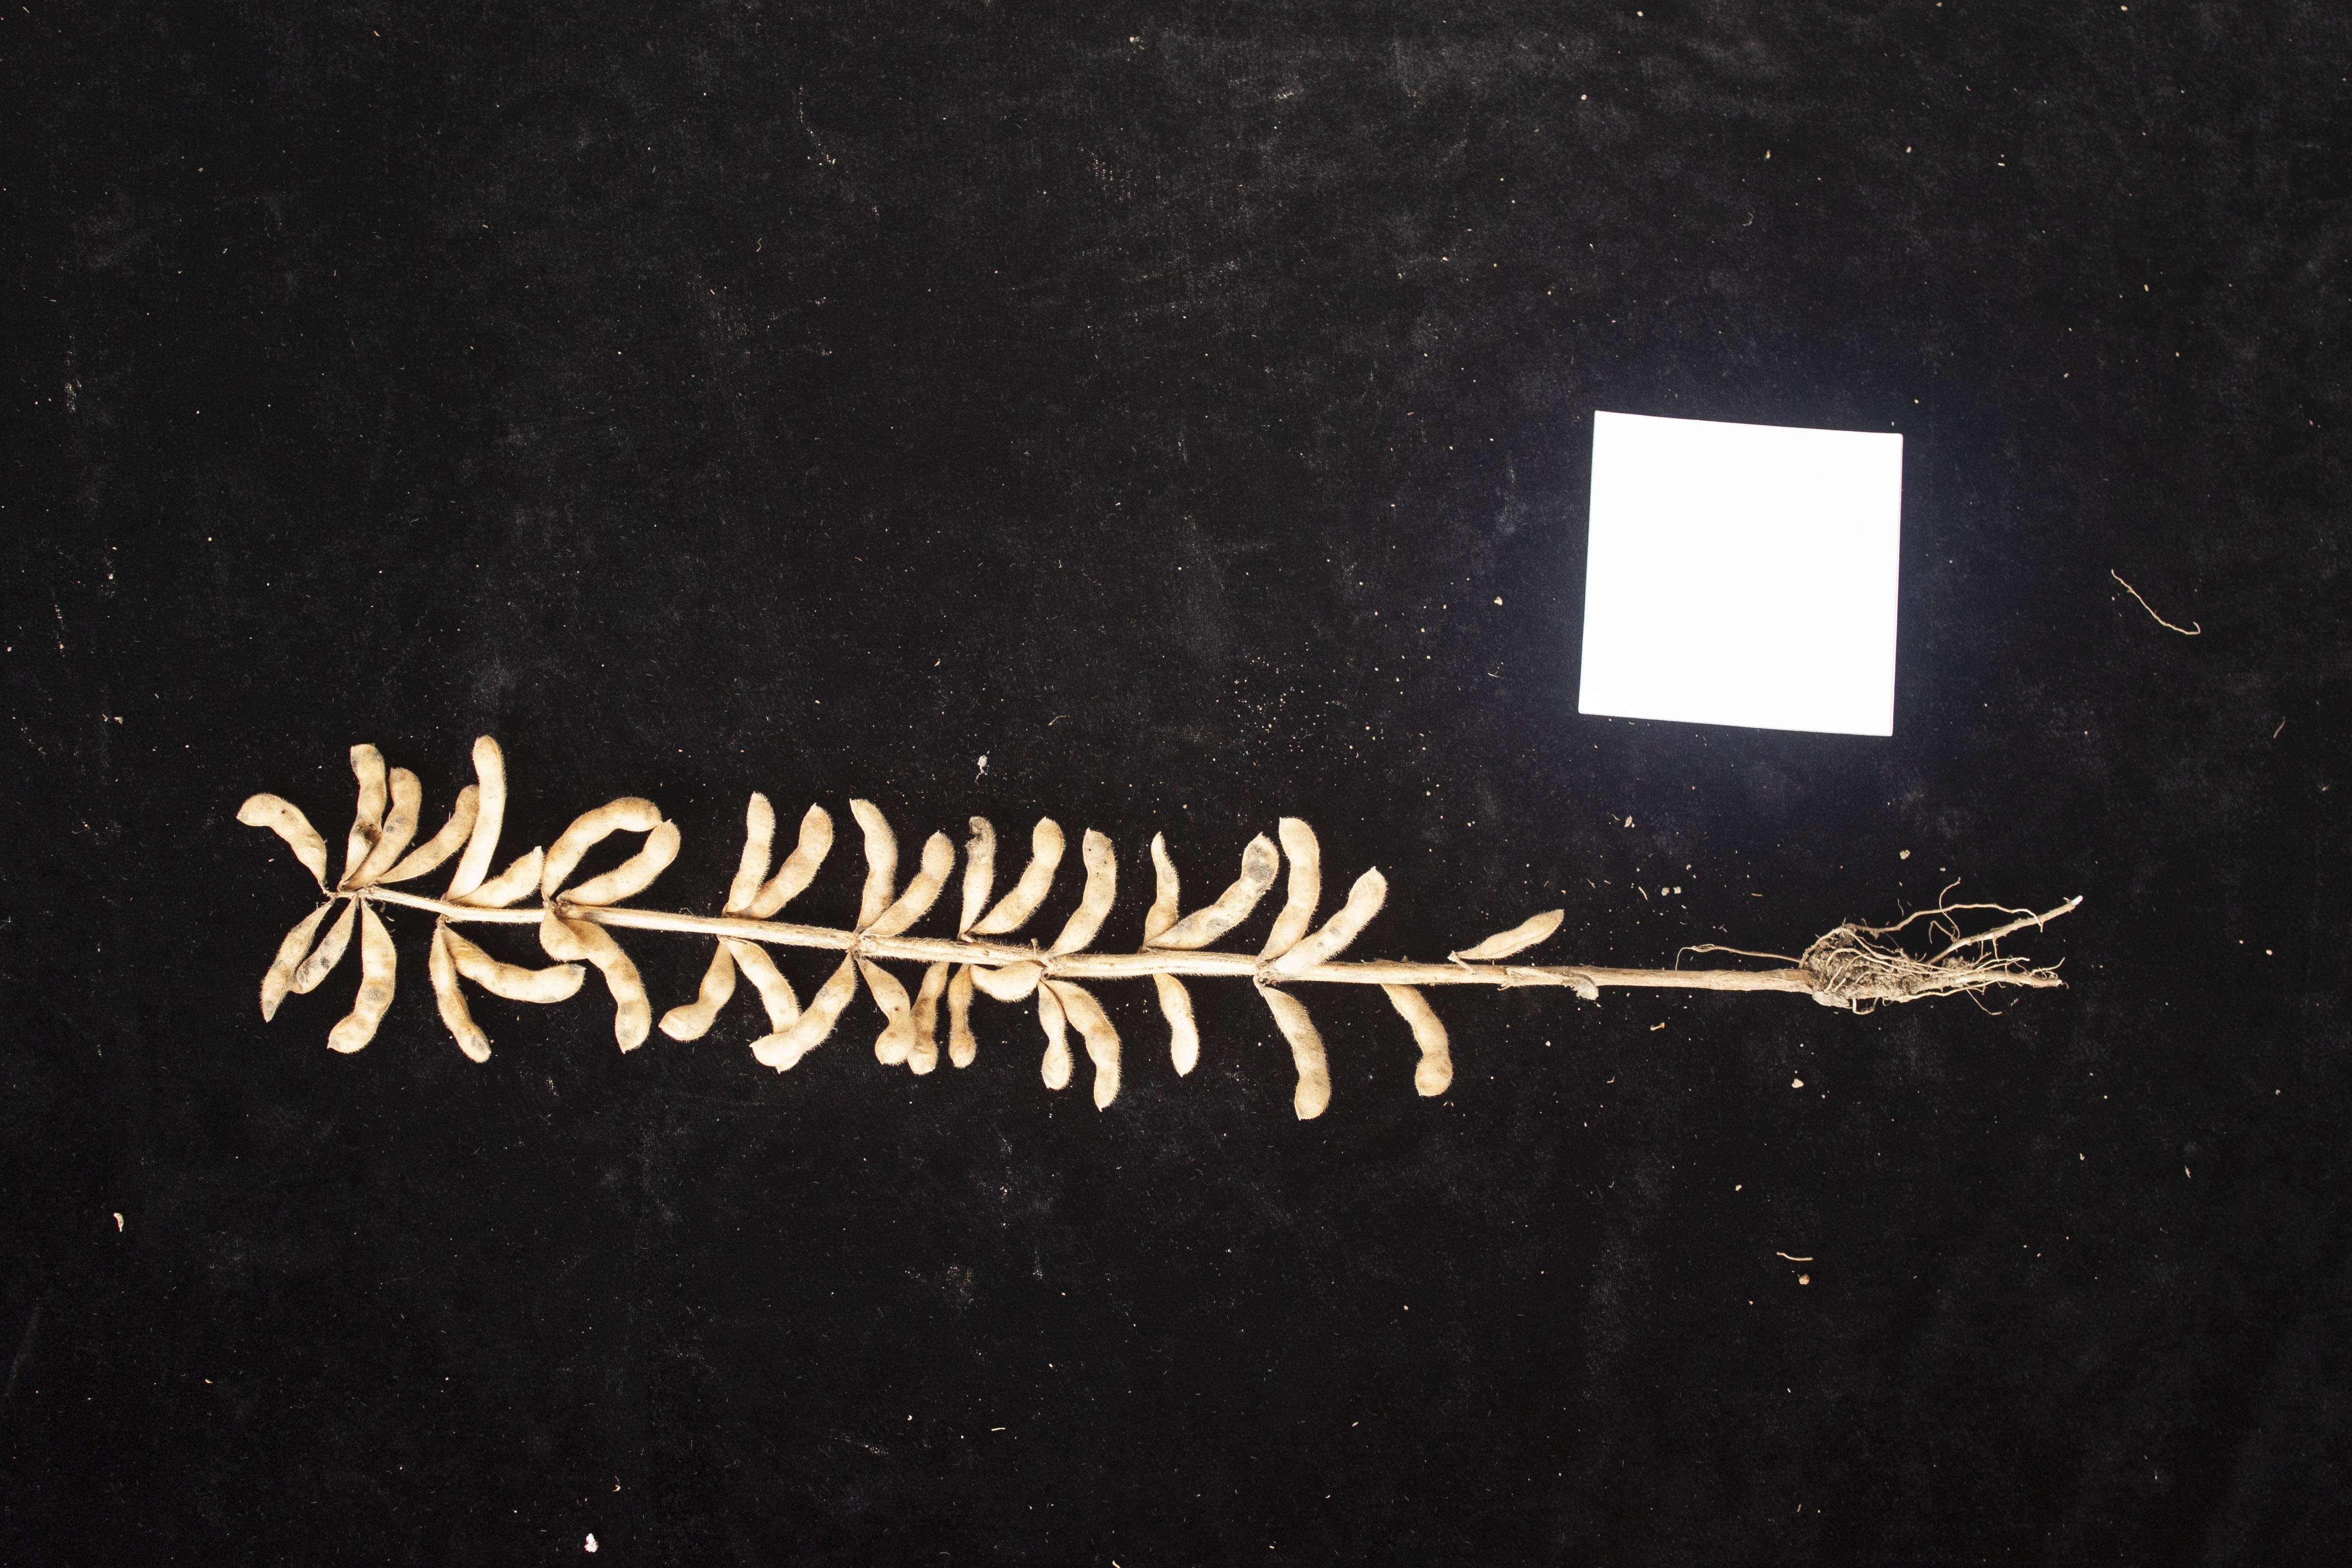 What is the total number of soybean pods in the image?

38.